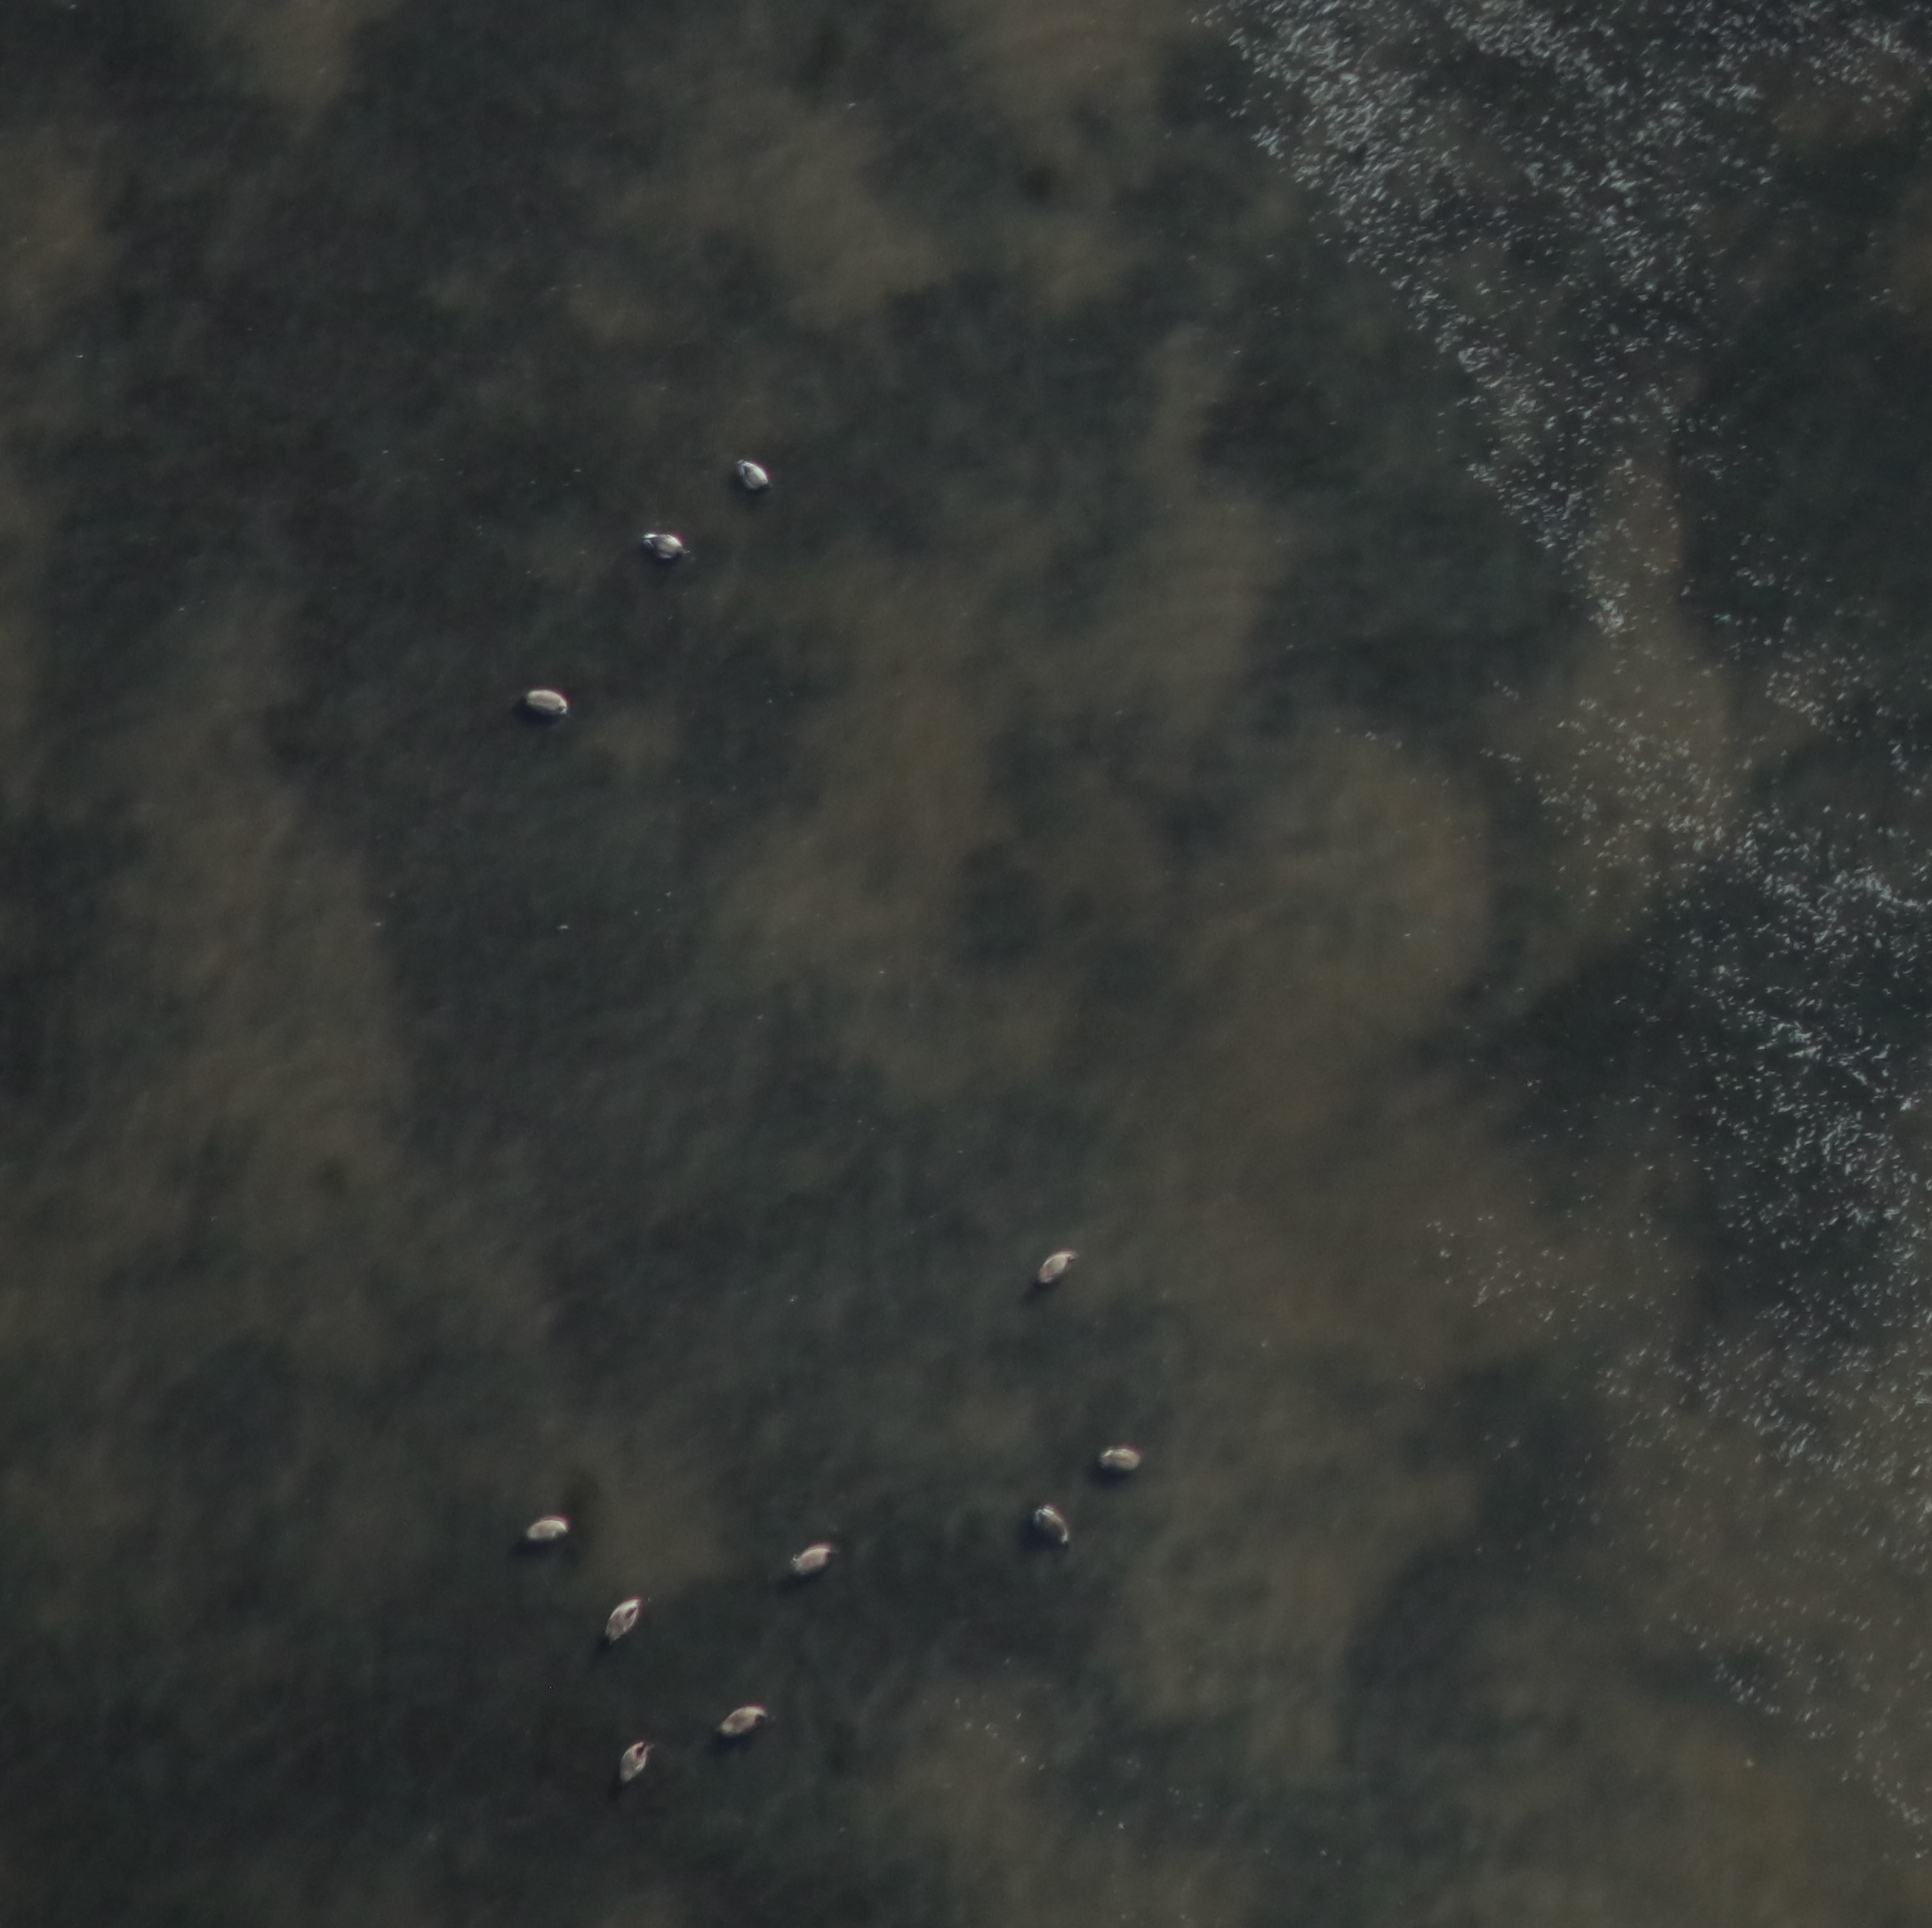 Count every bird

11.